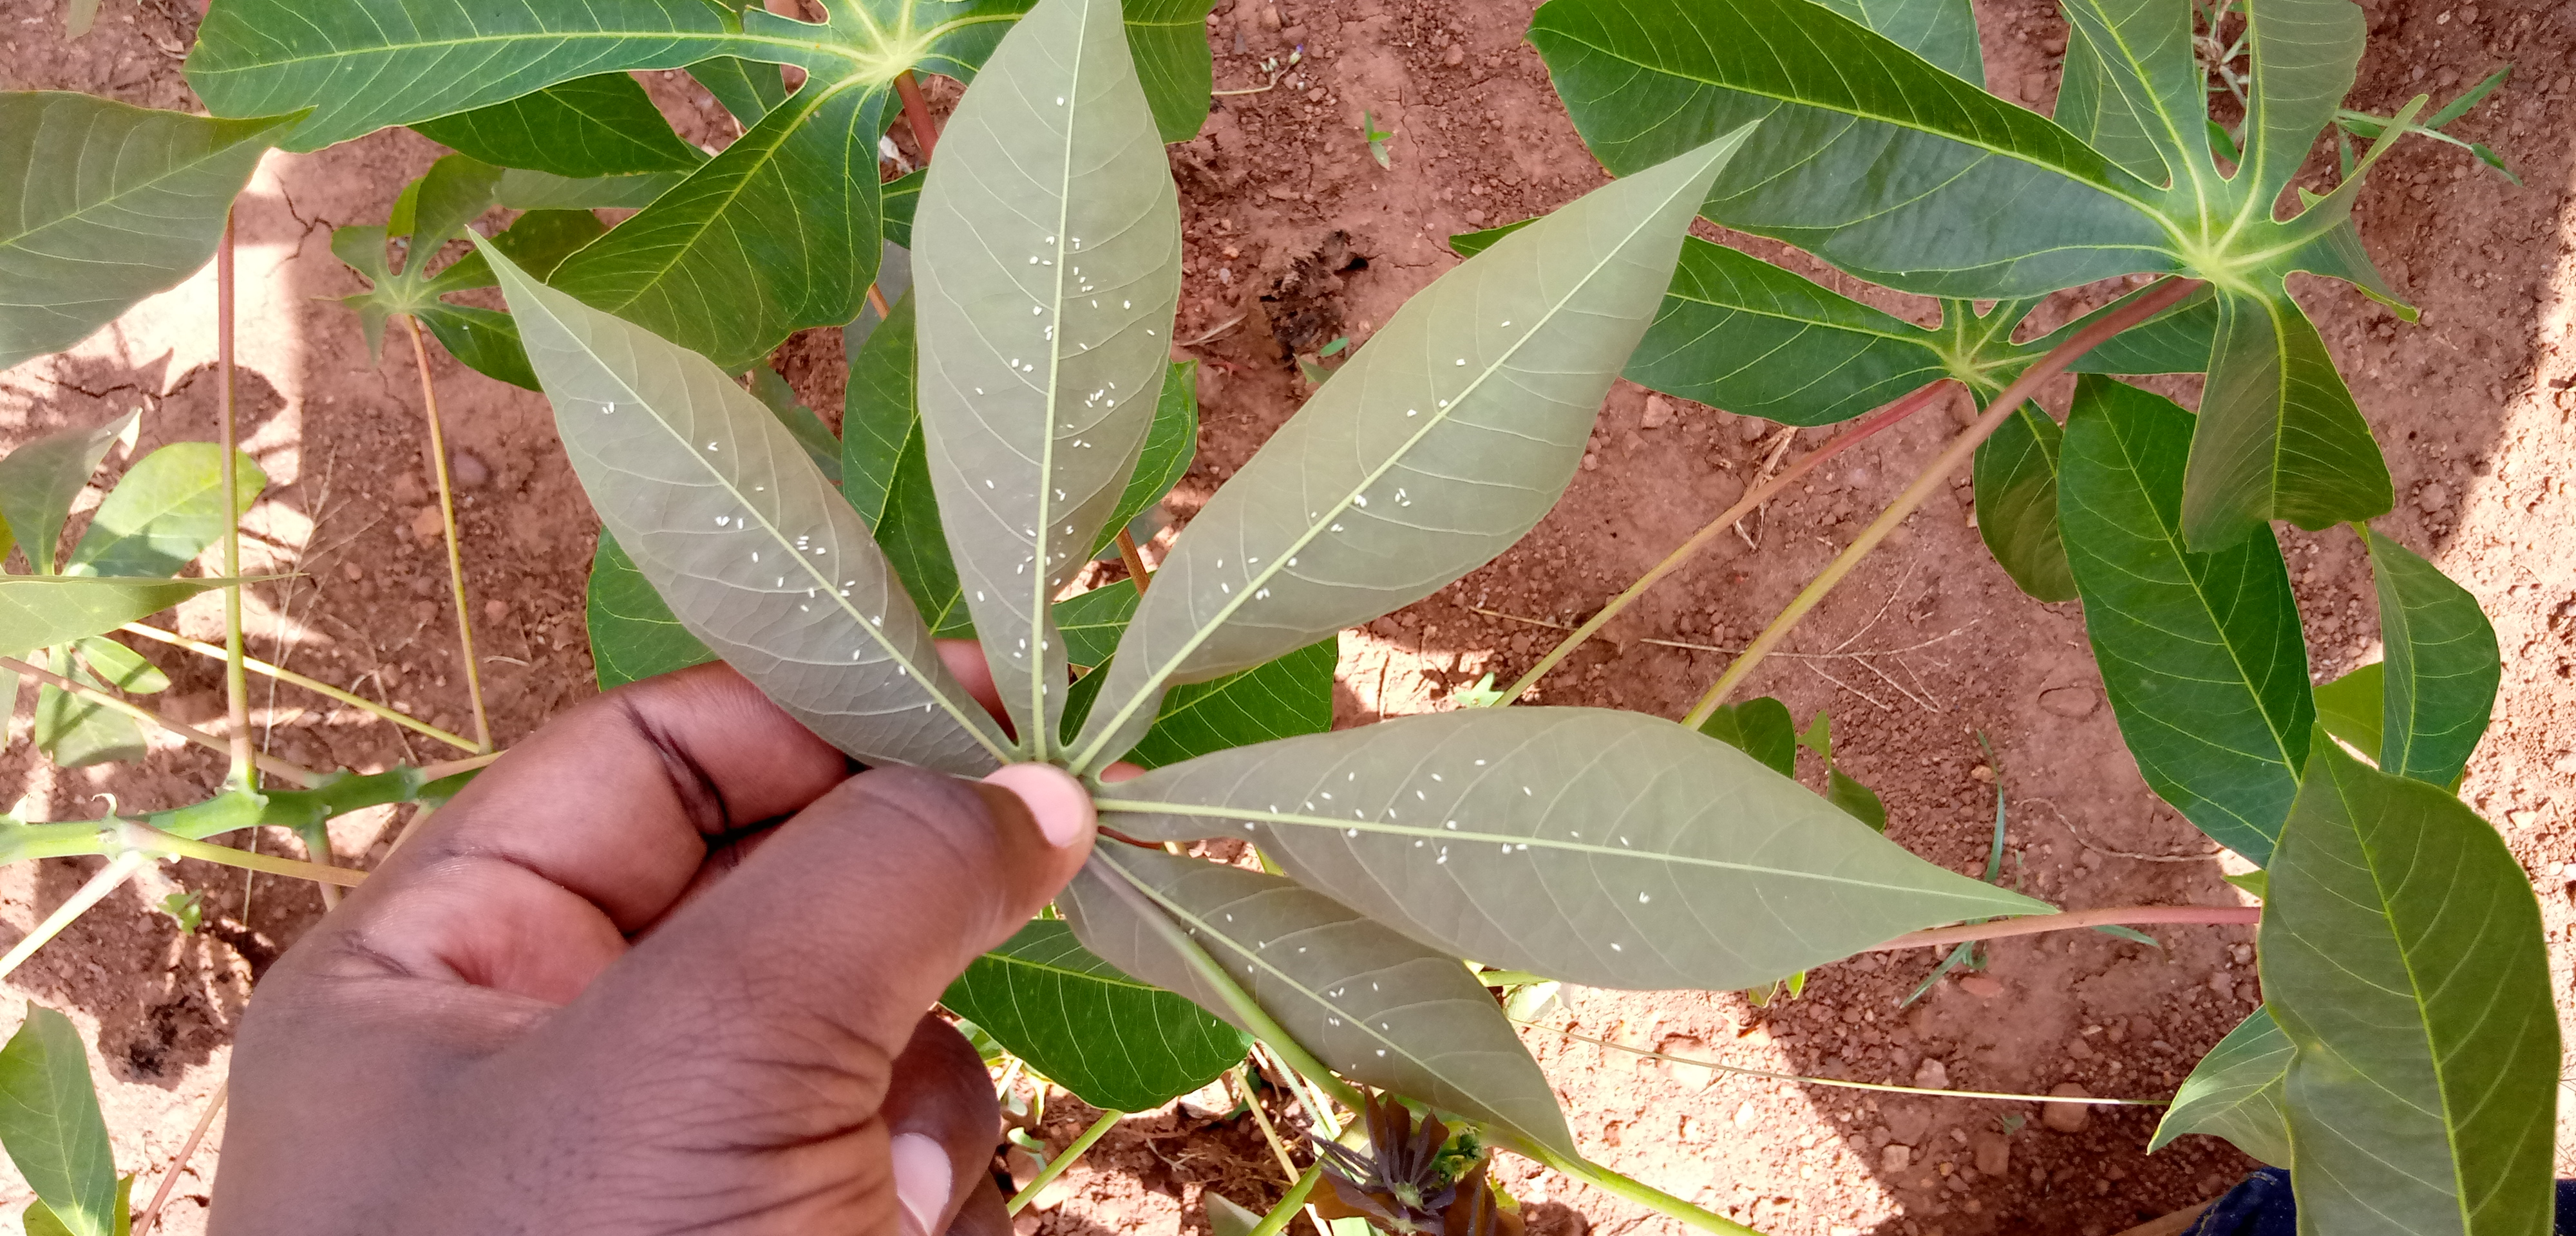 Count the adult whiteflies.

134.